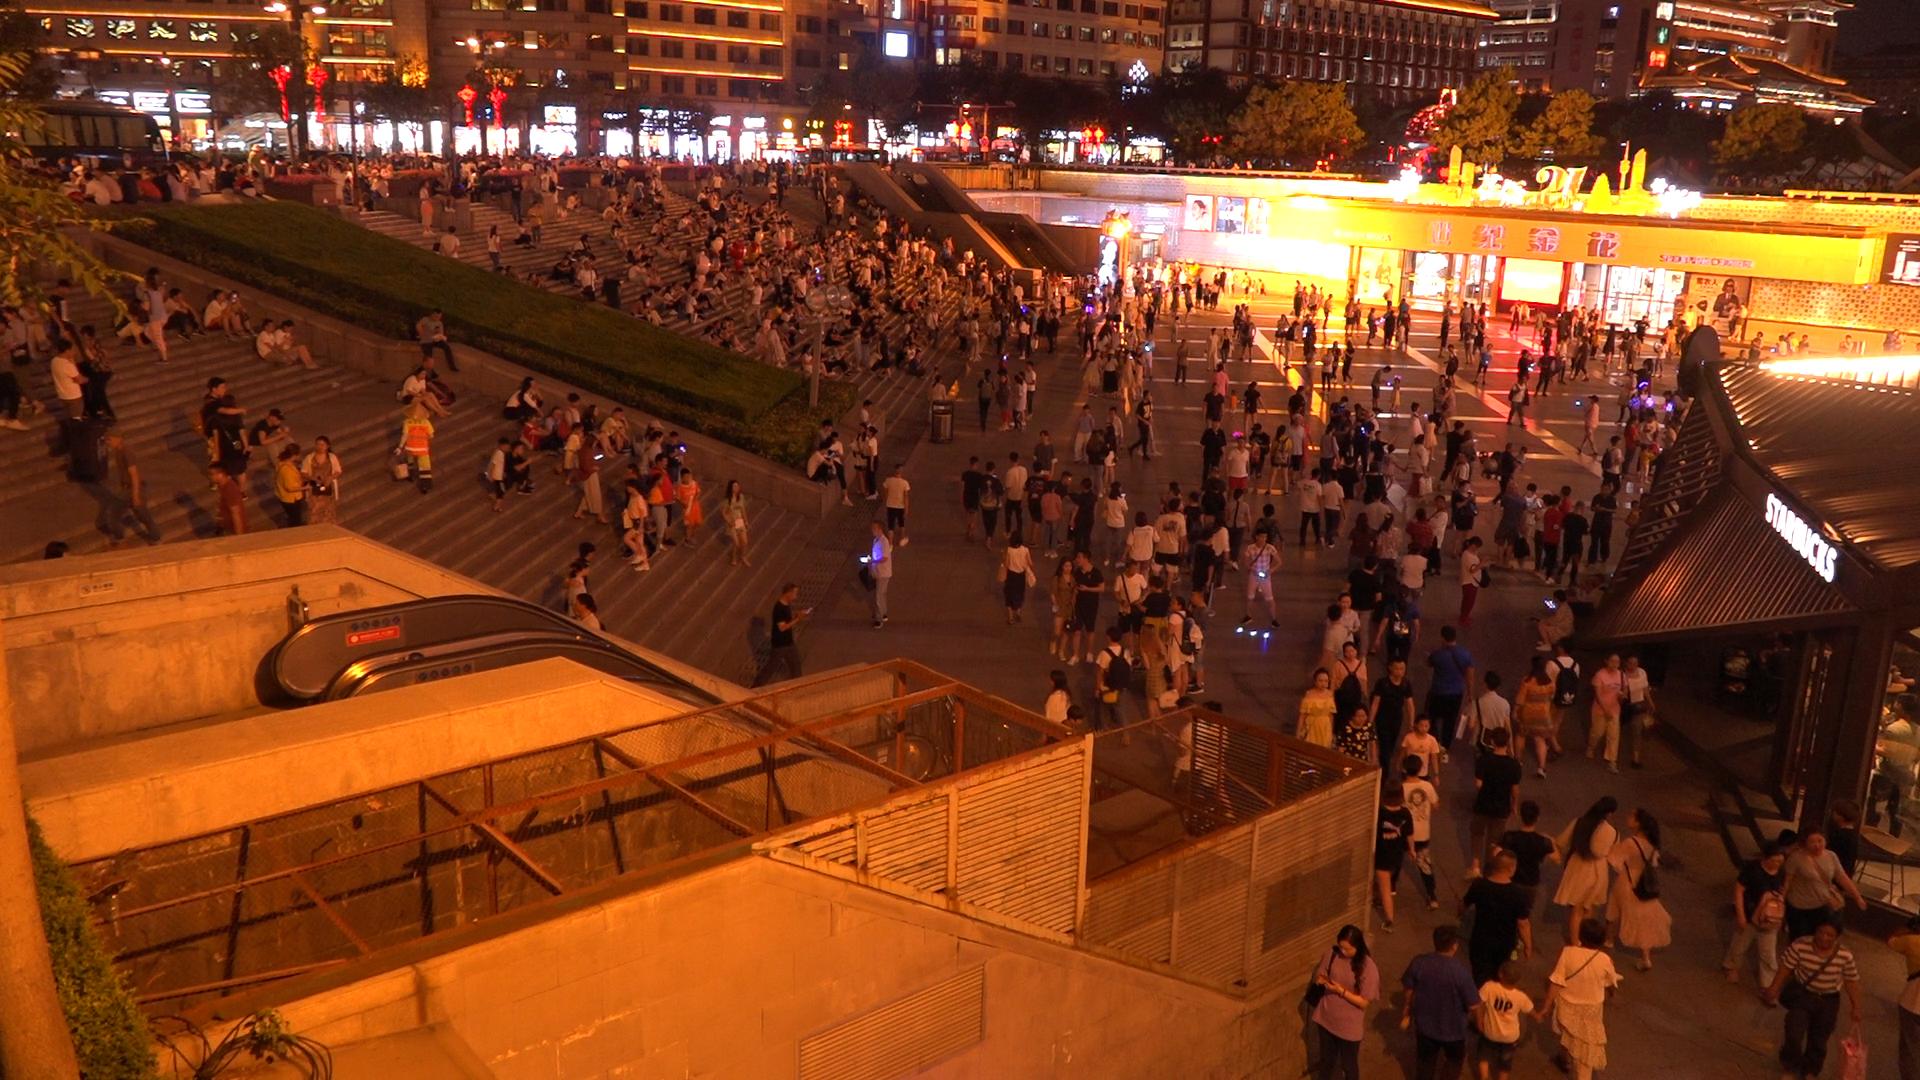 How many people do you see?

563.